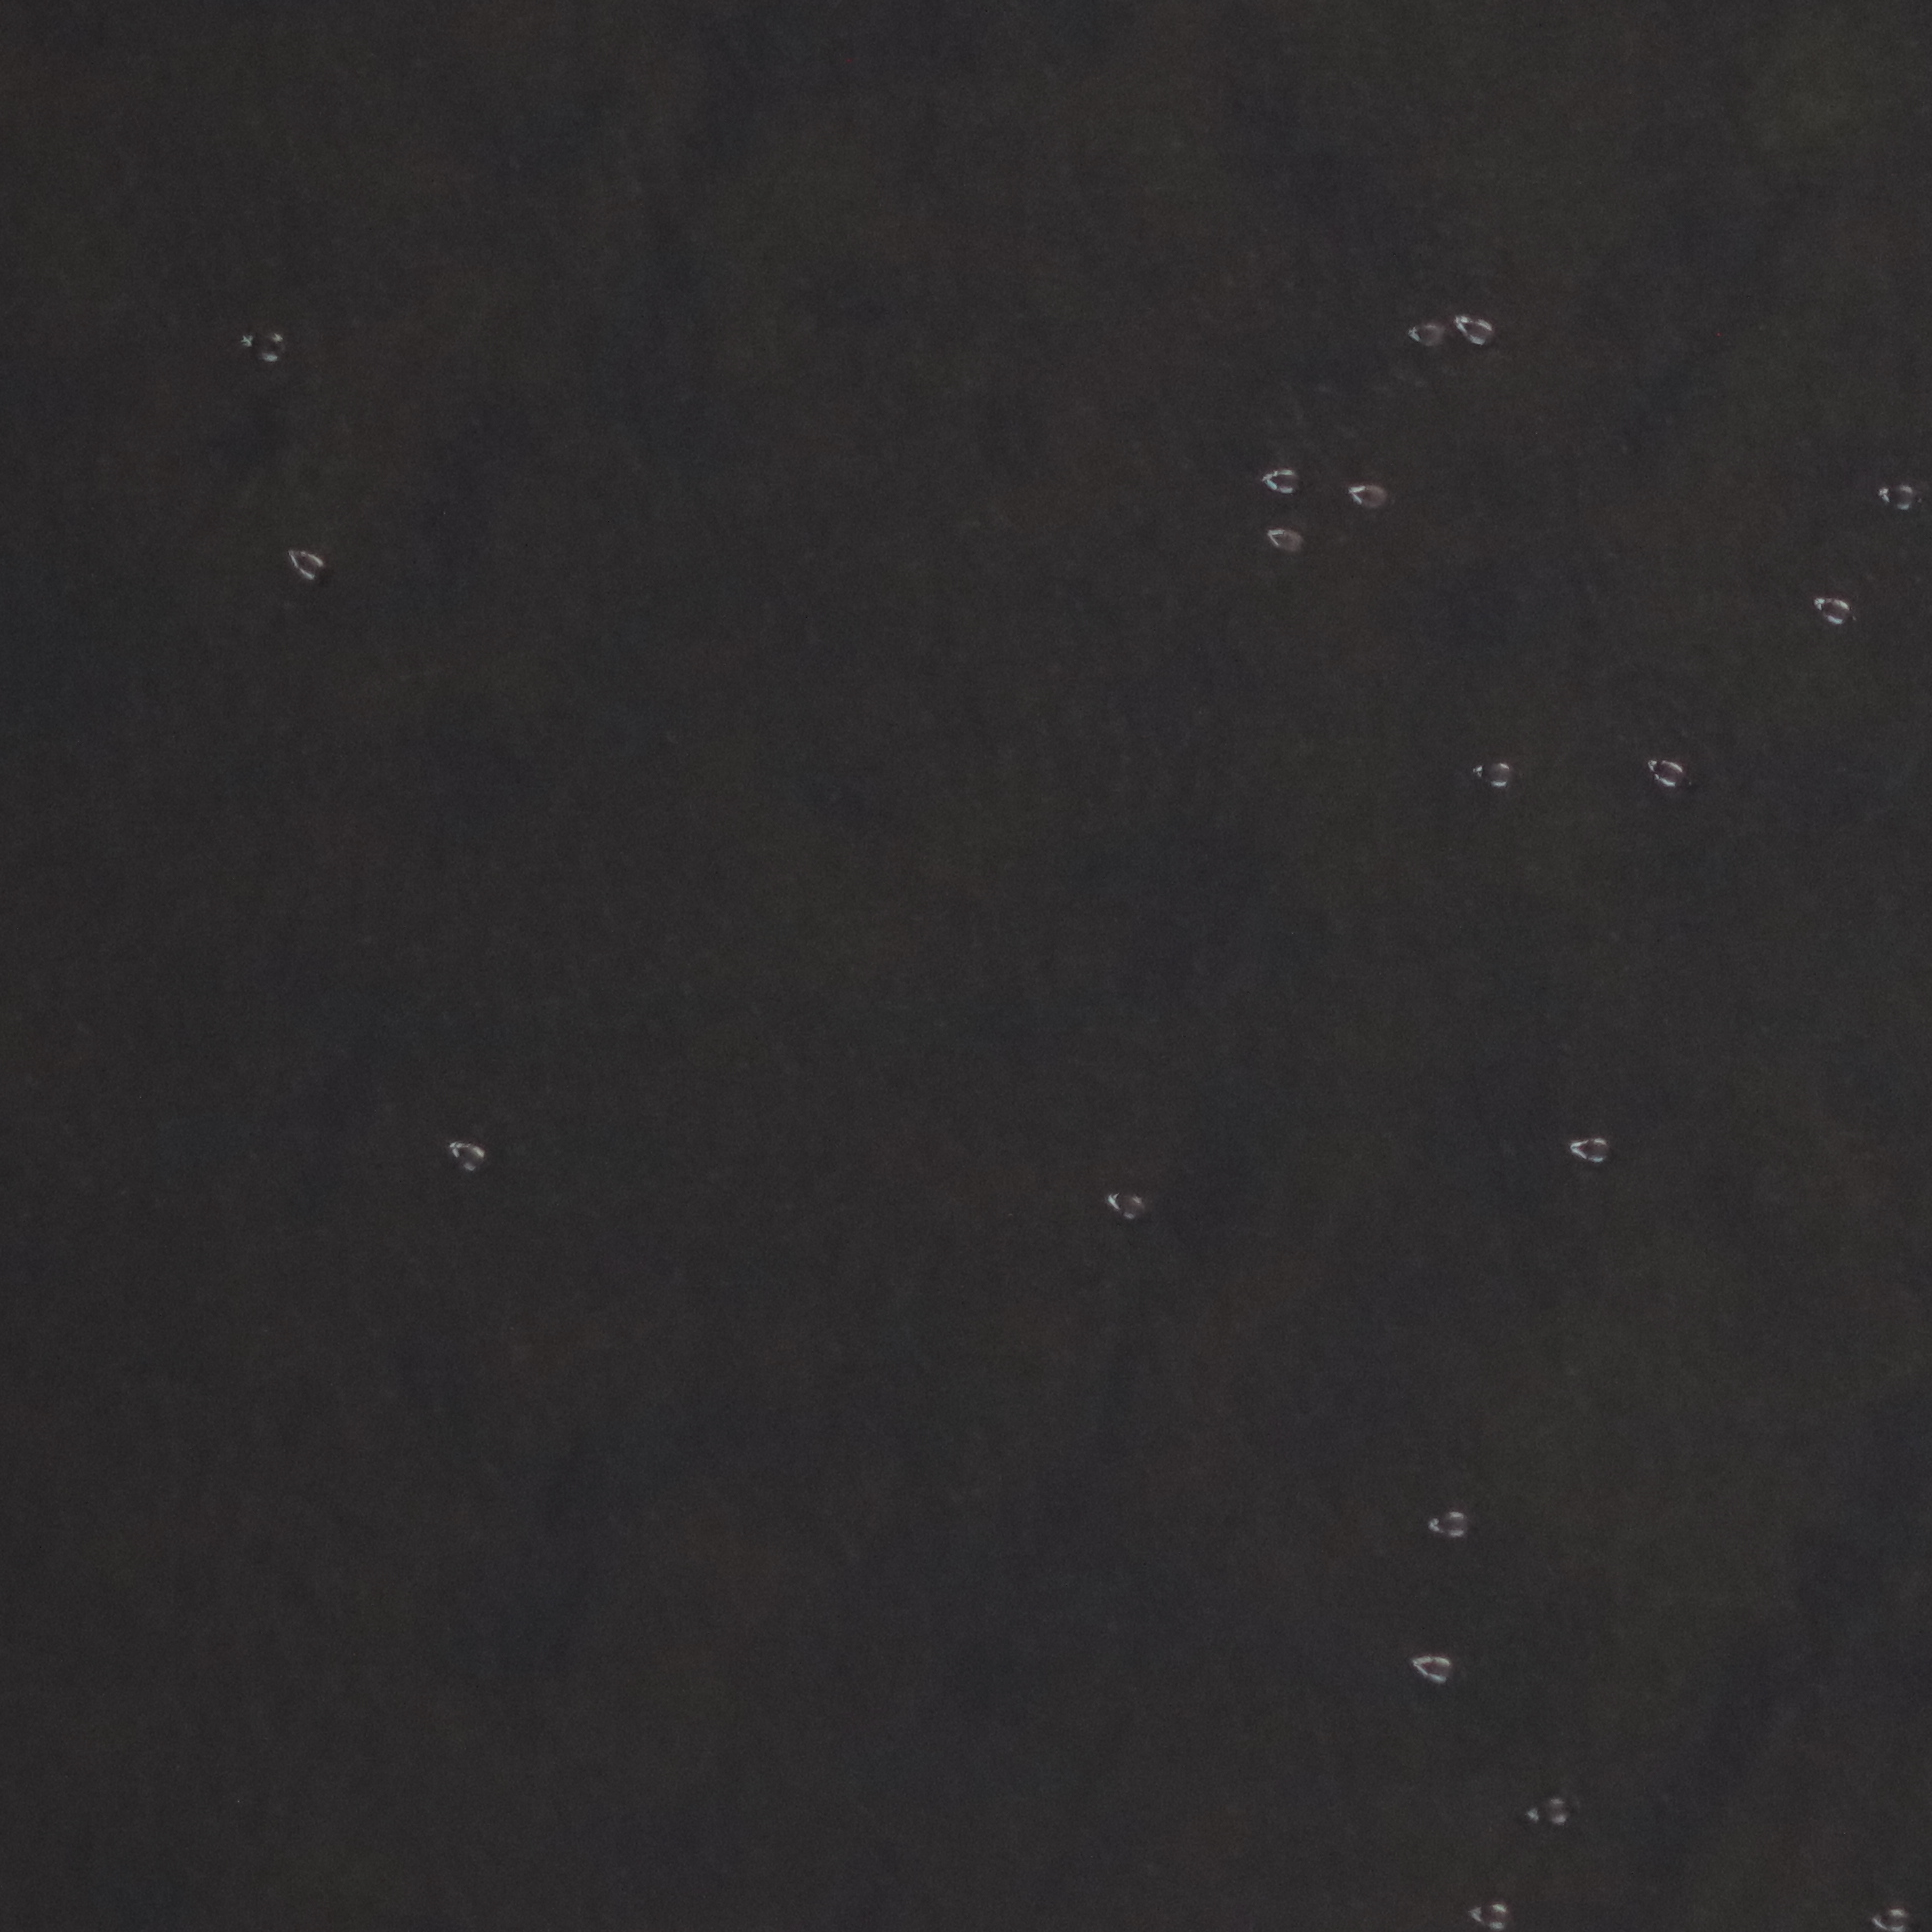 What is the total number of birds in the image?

19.